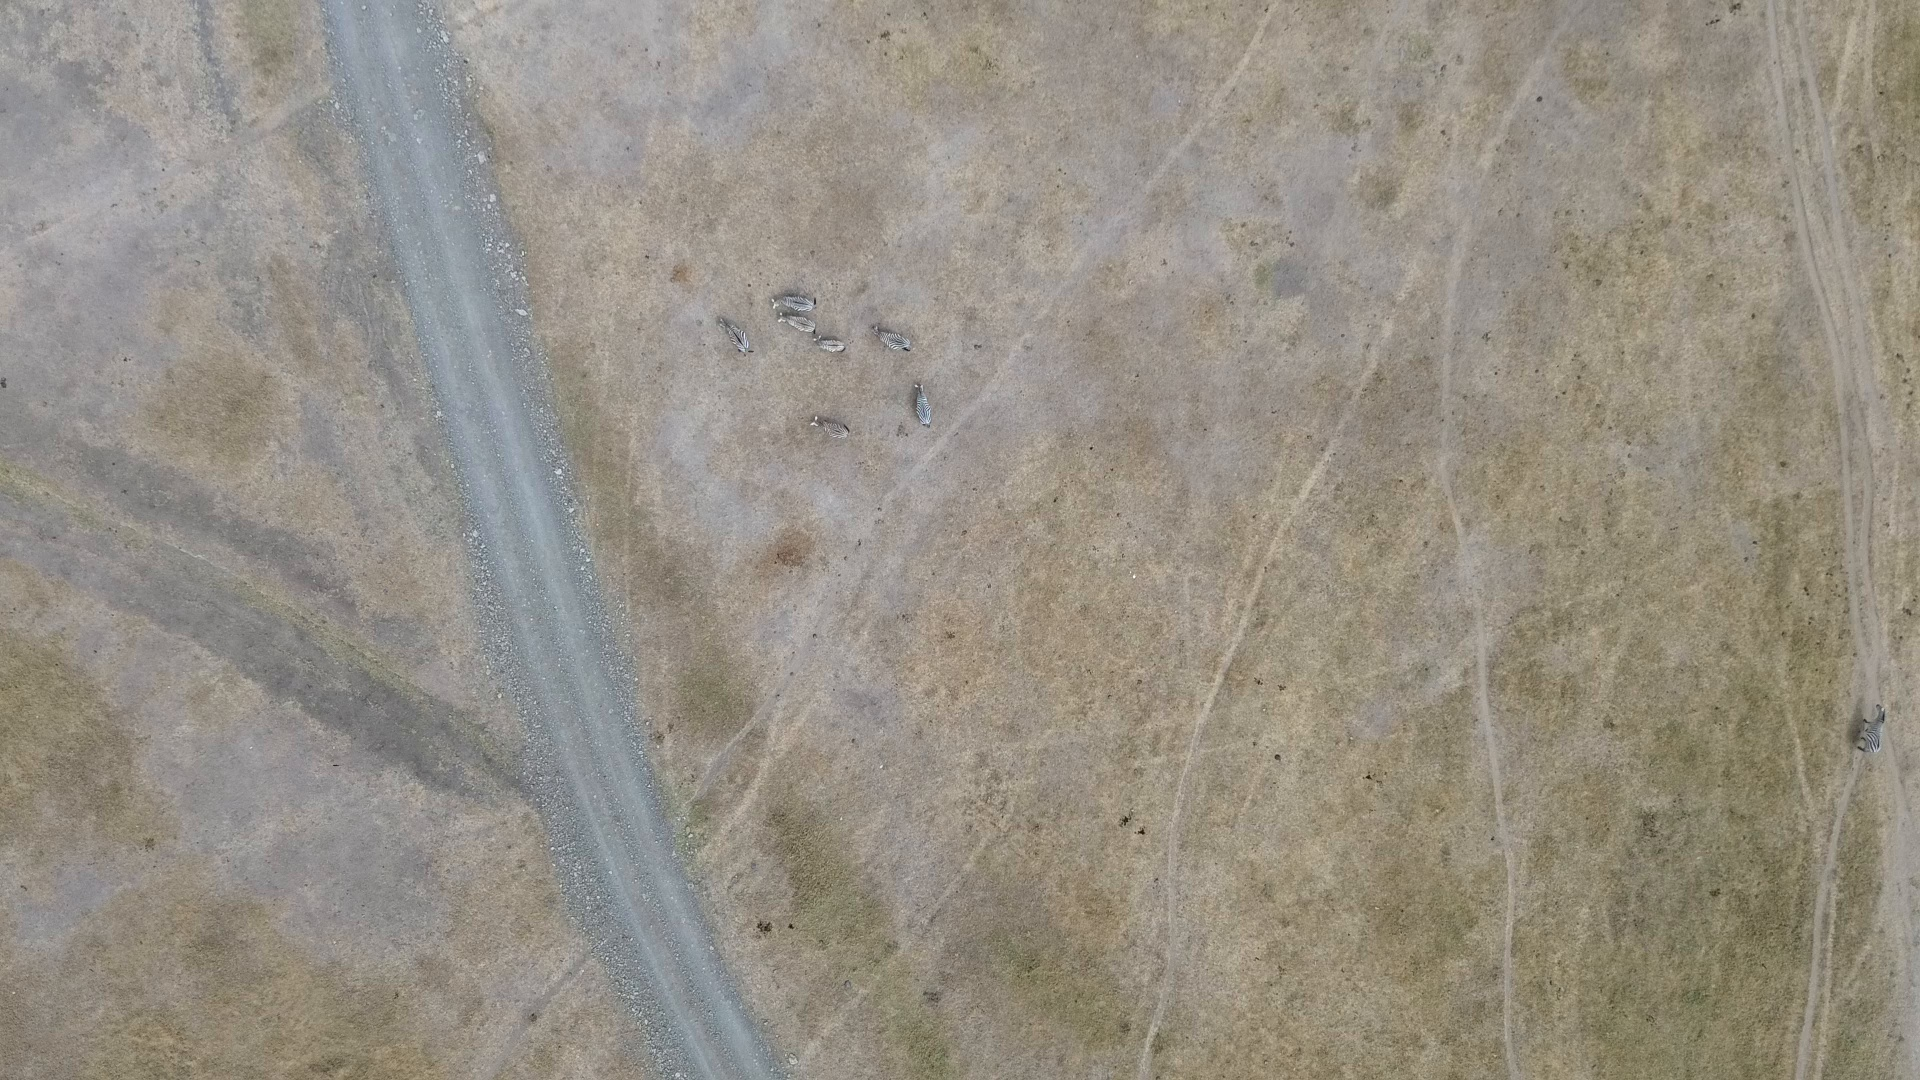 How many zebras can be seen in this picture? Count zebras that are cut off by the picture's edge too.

8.